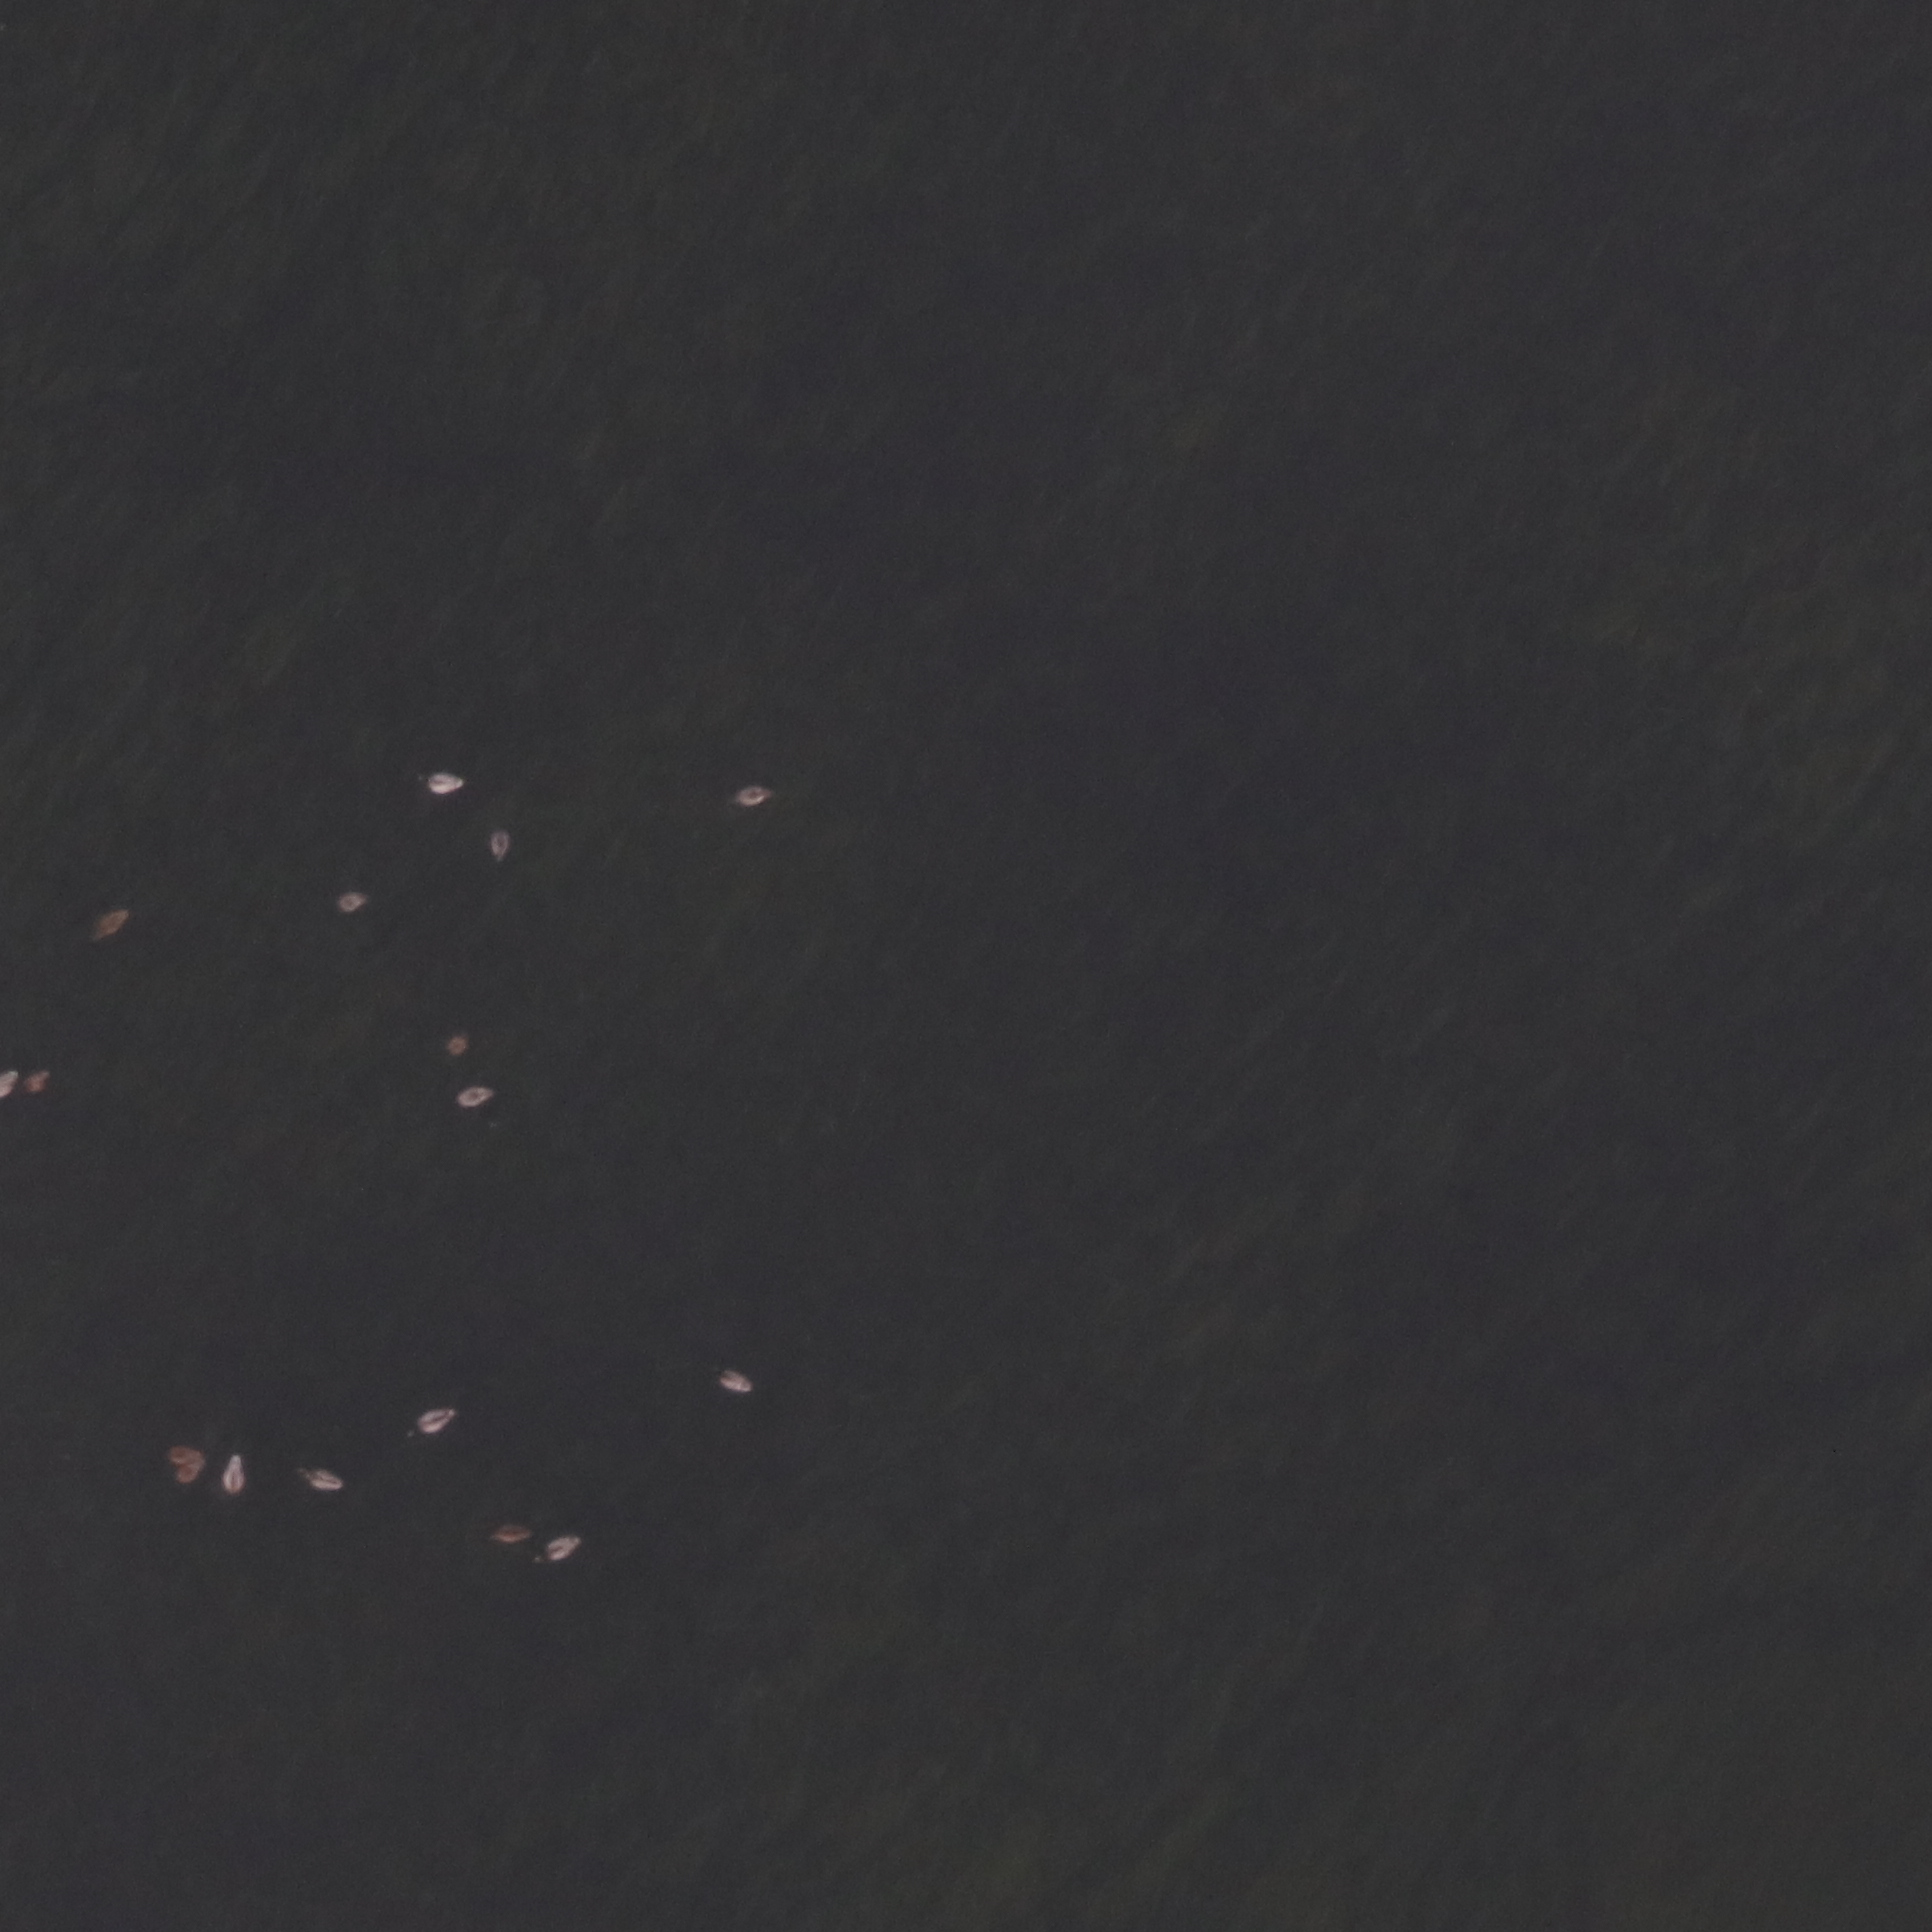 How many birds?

16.